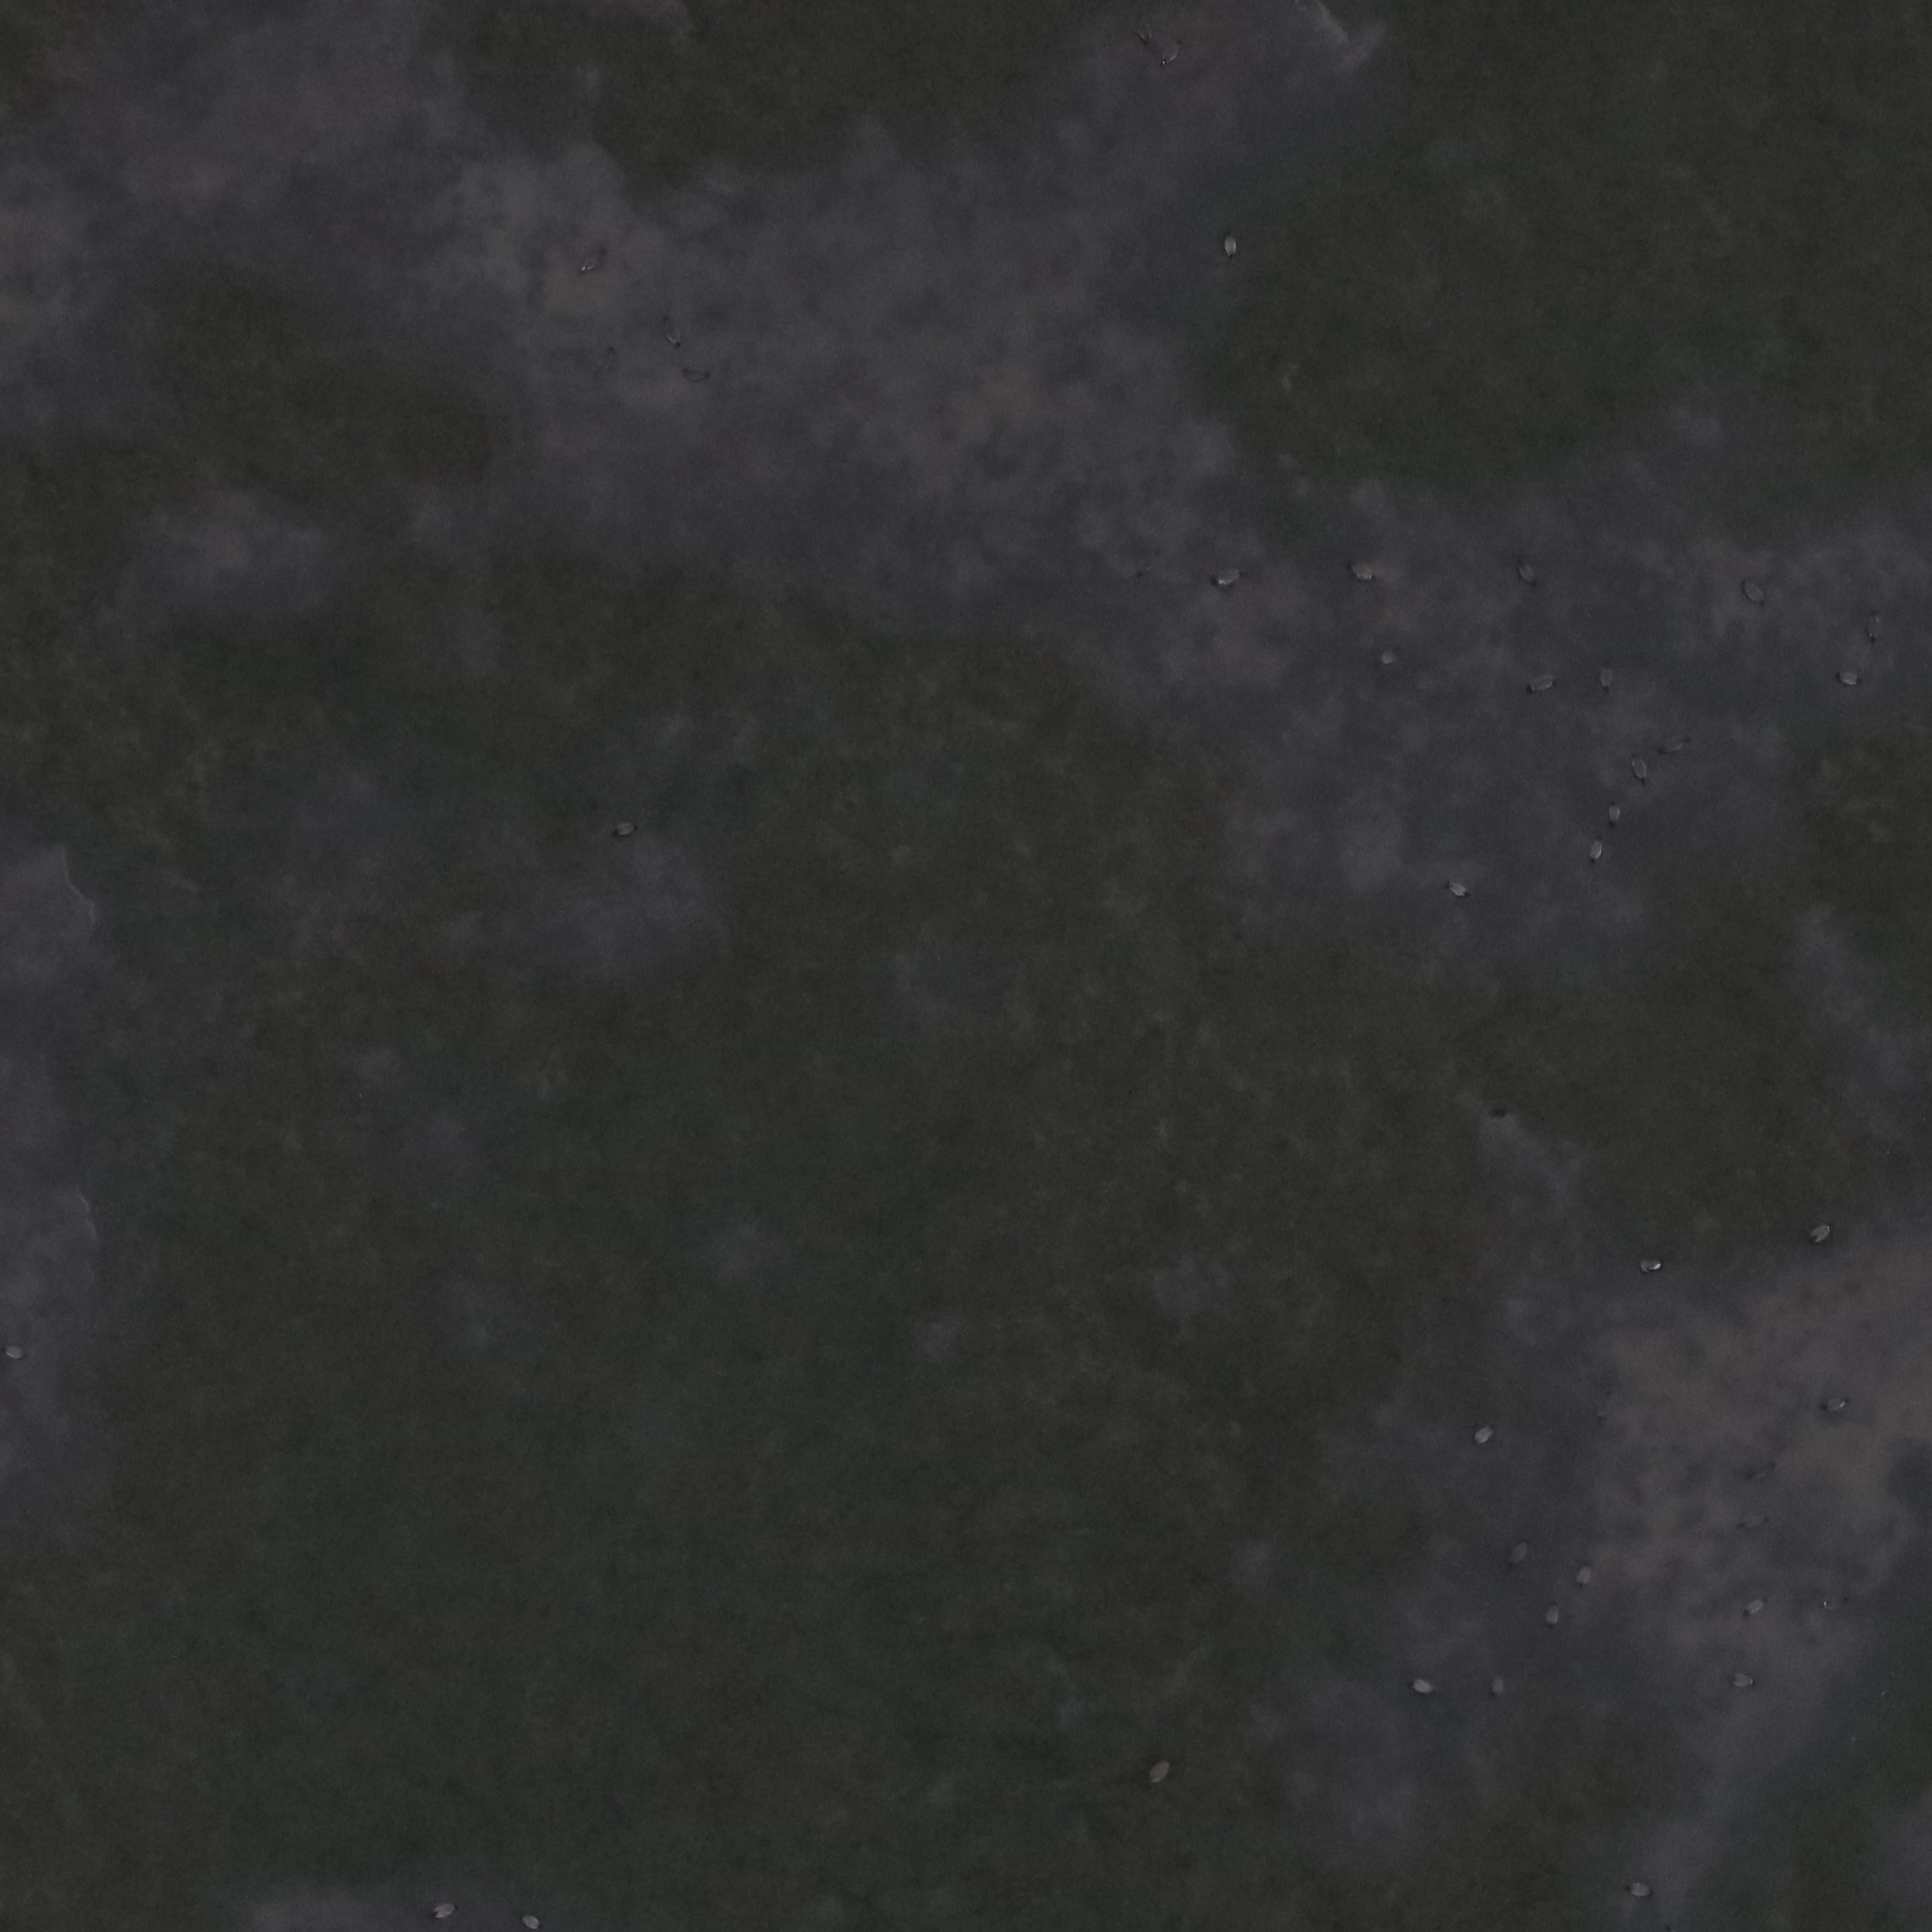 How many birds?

42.